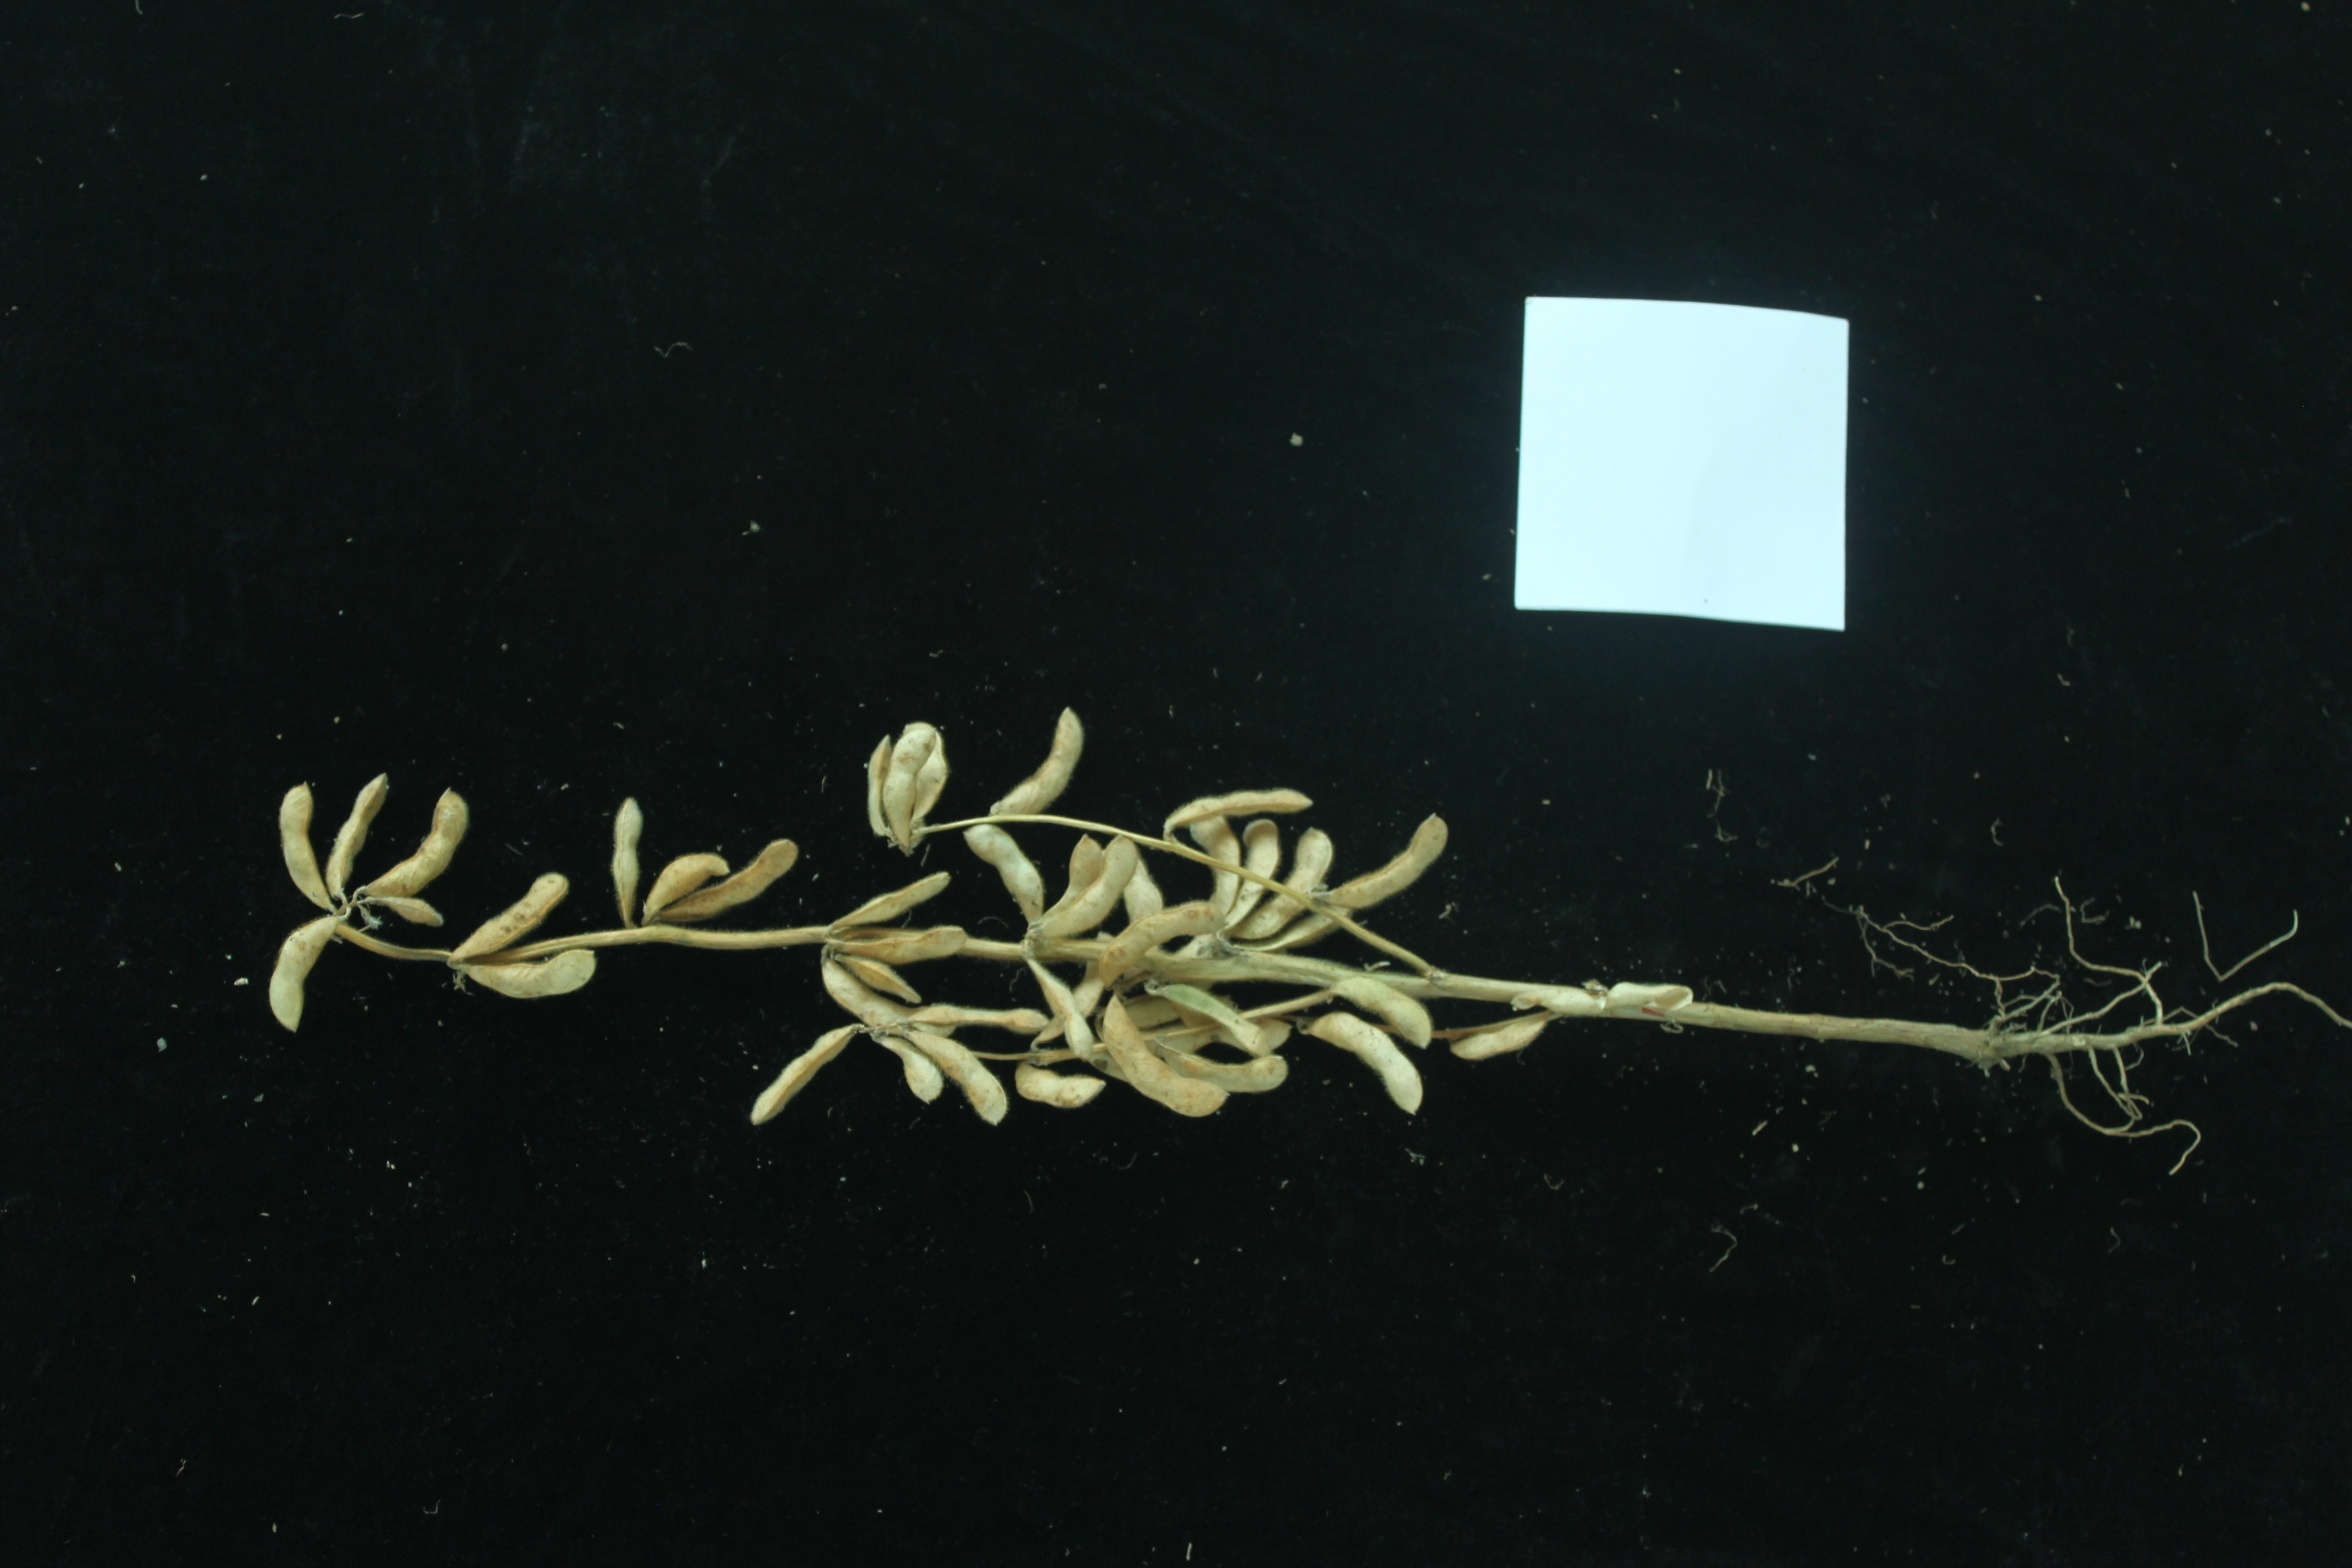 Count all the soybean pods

44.